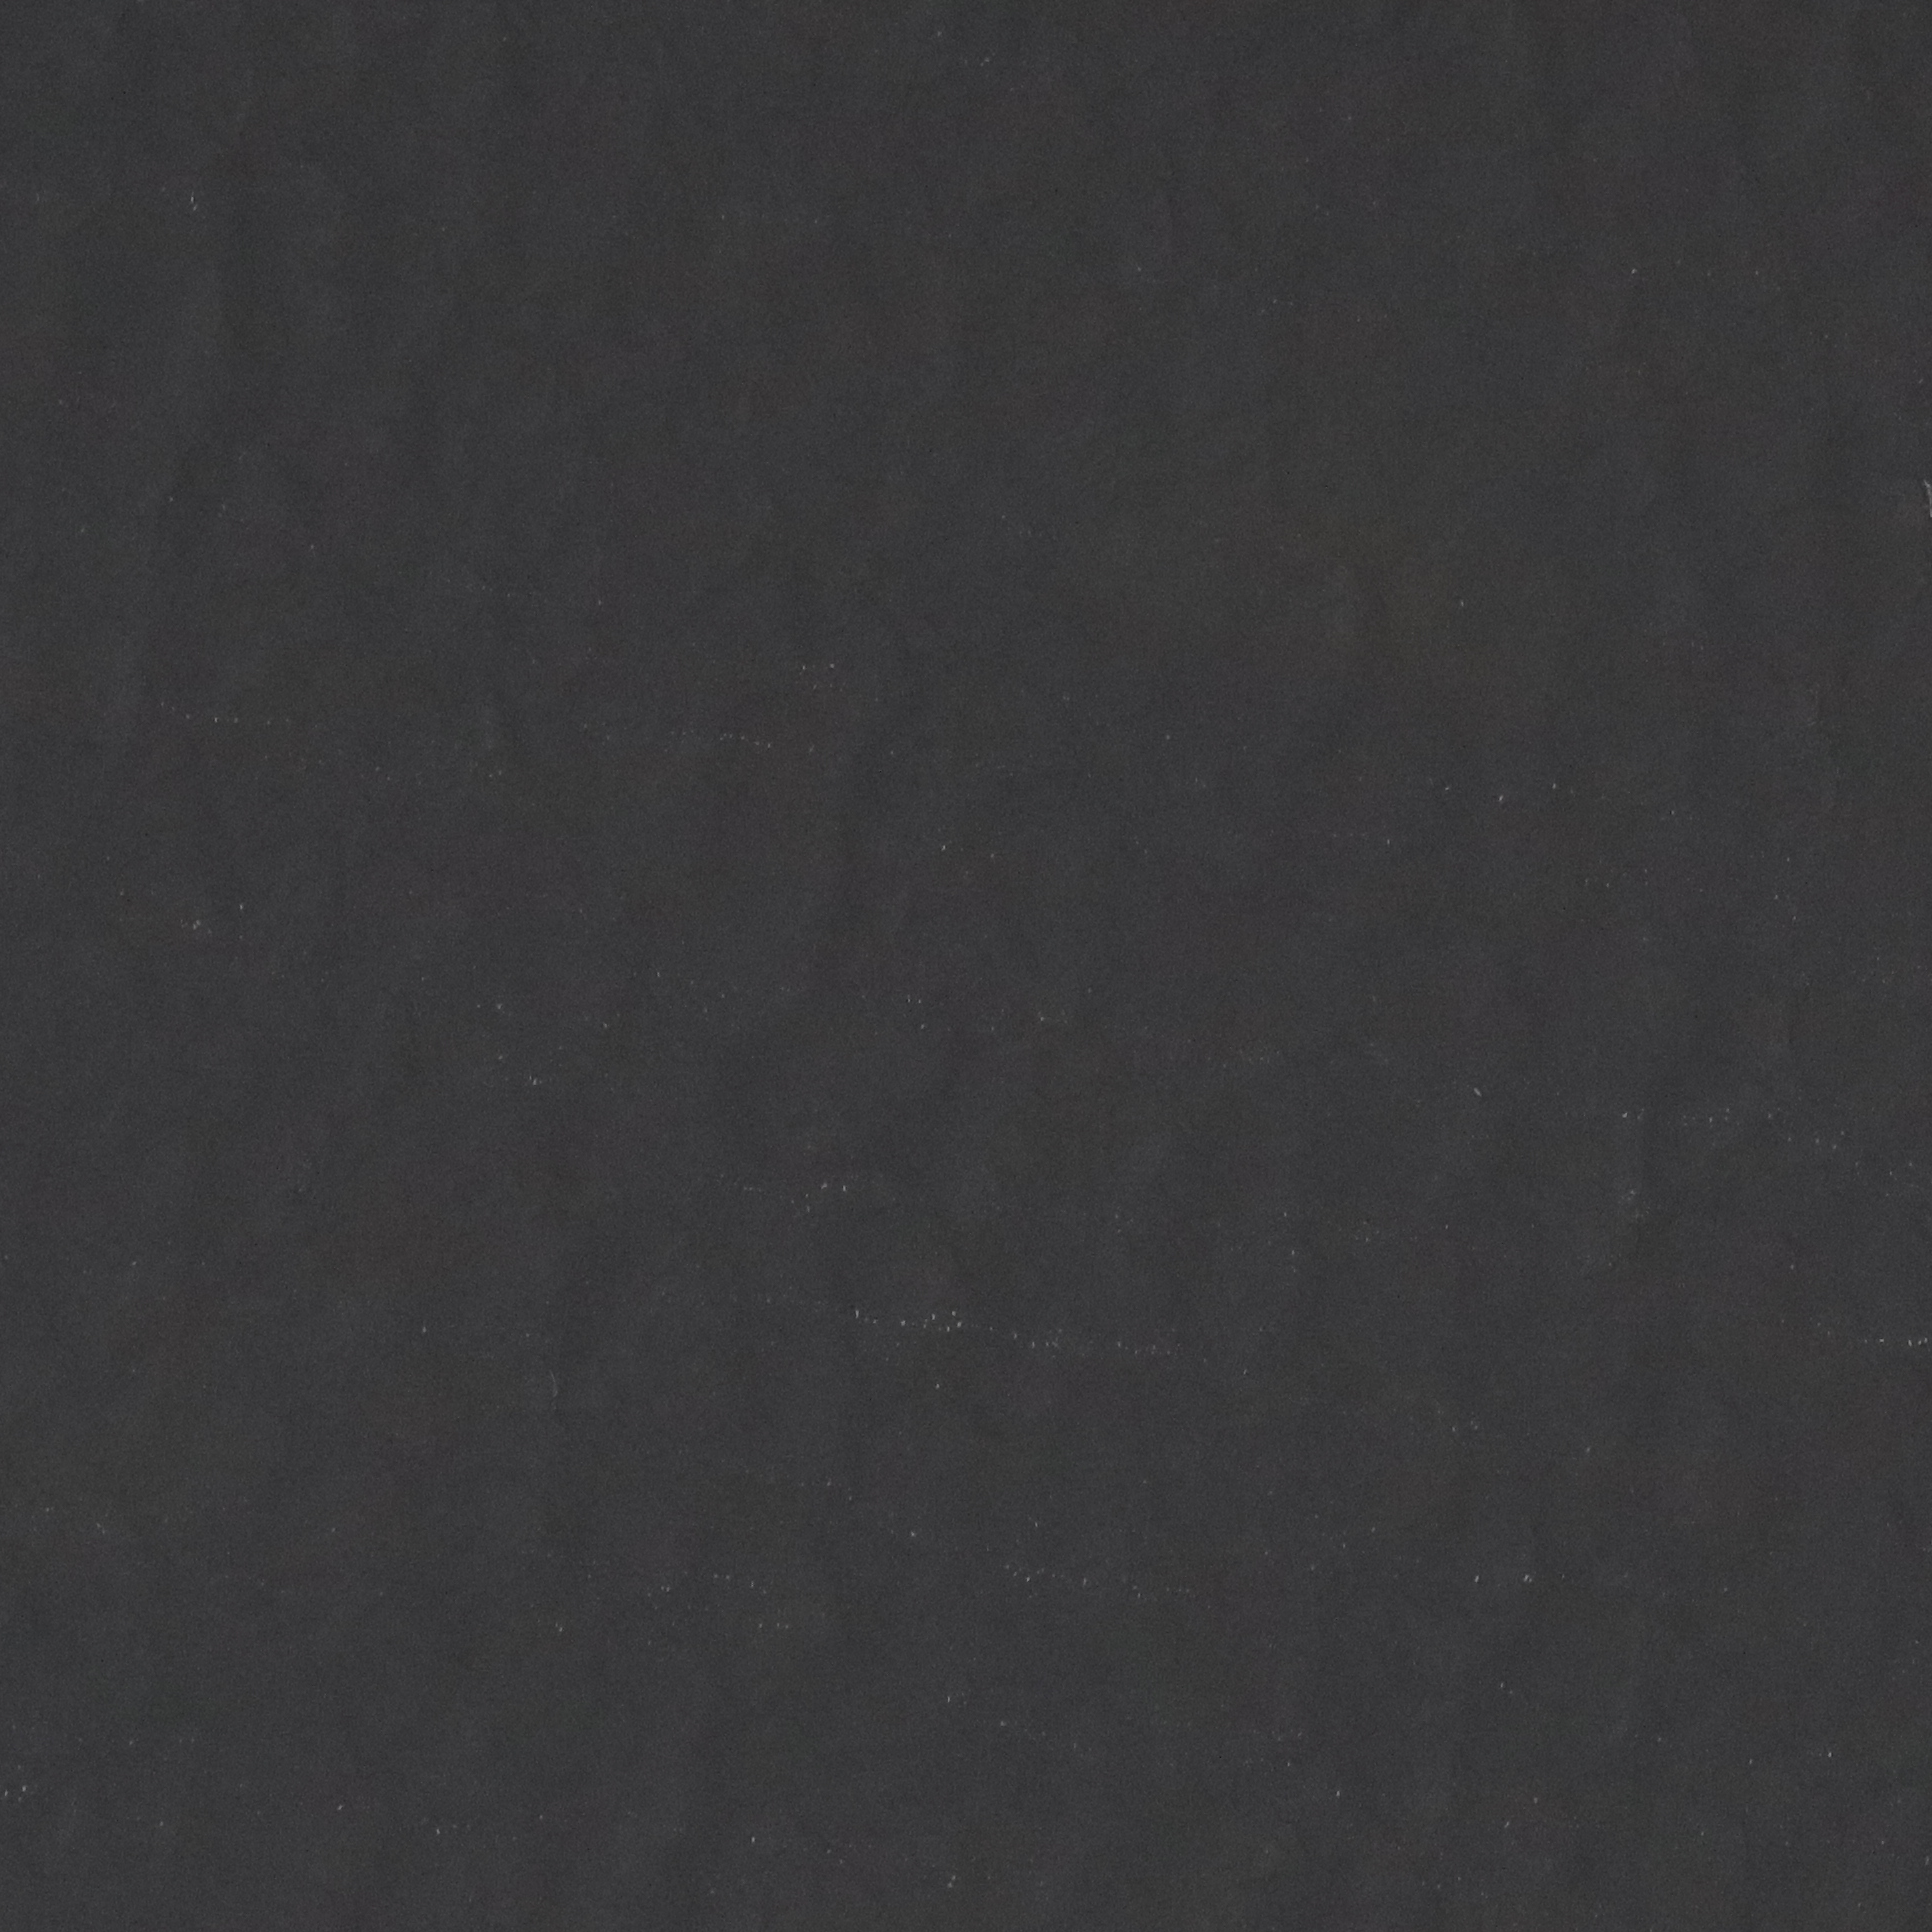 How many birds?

0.